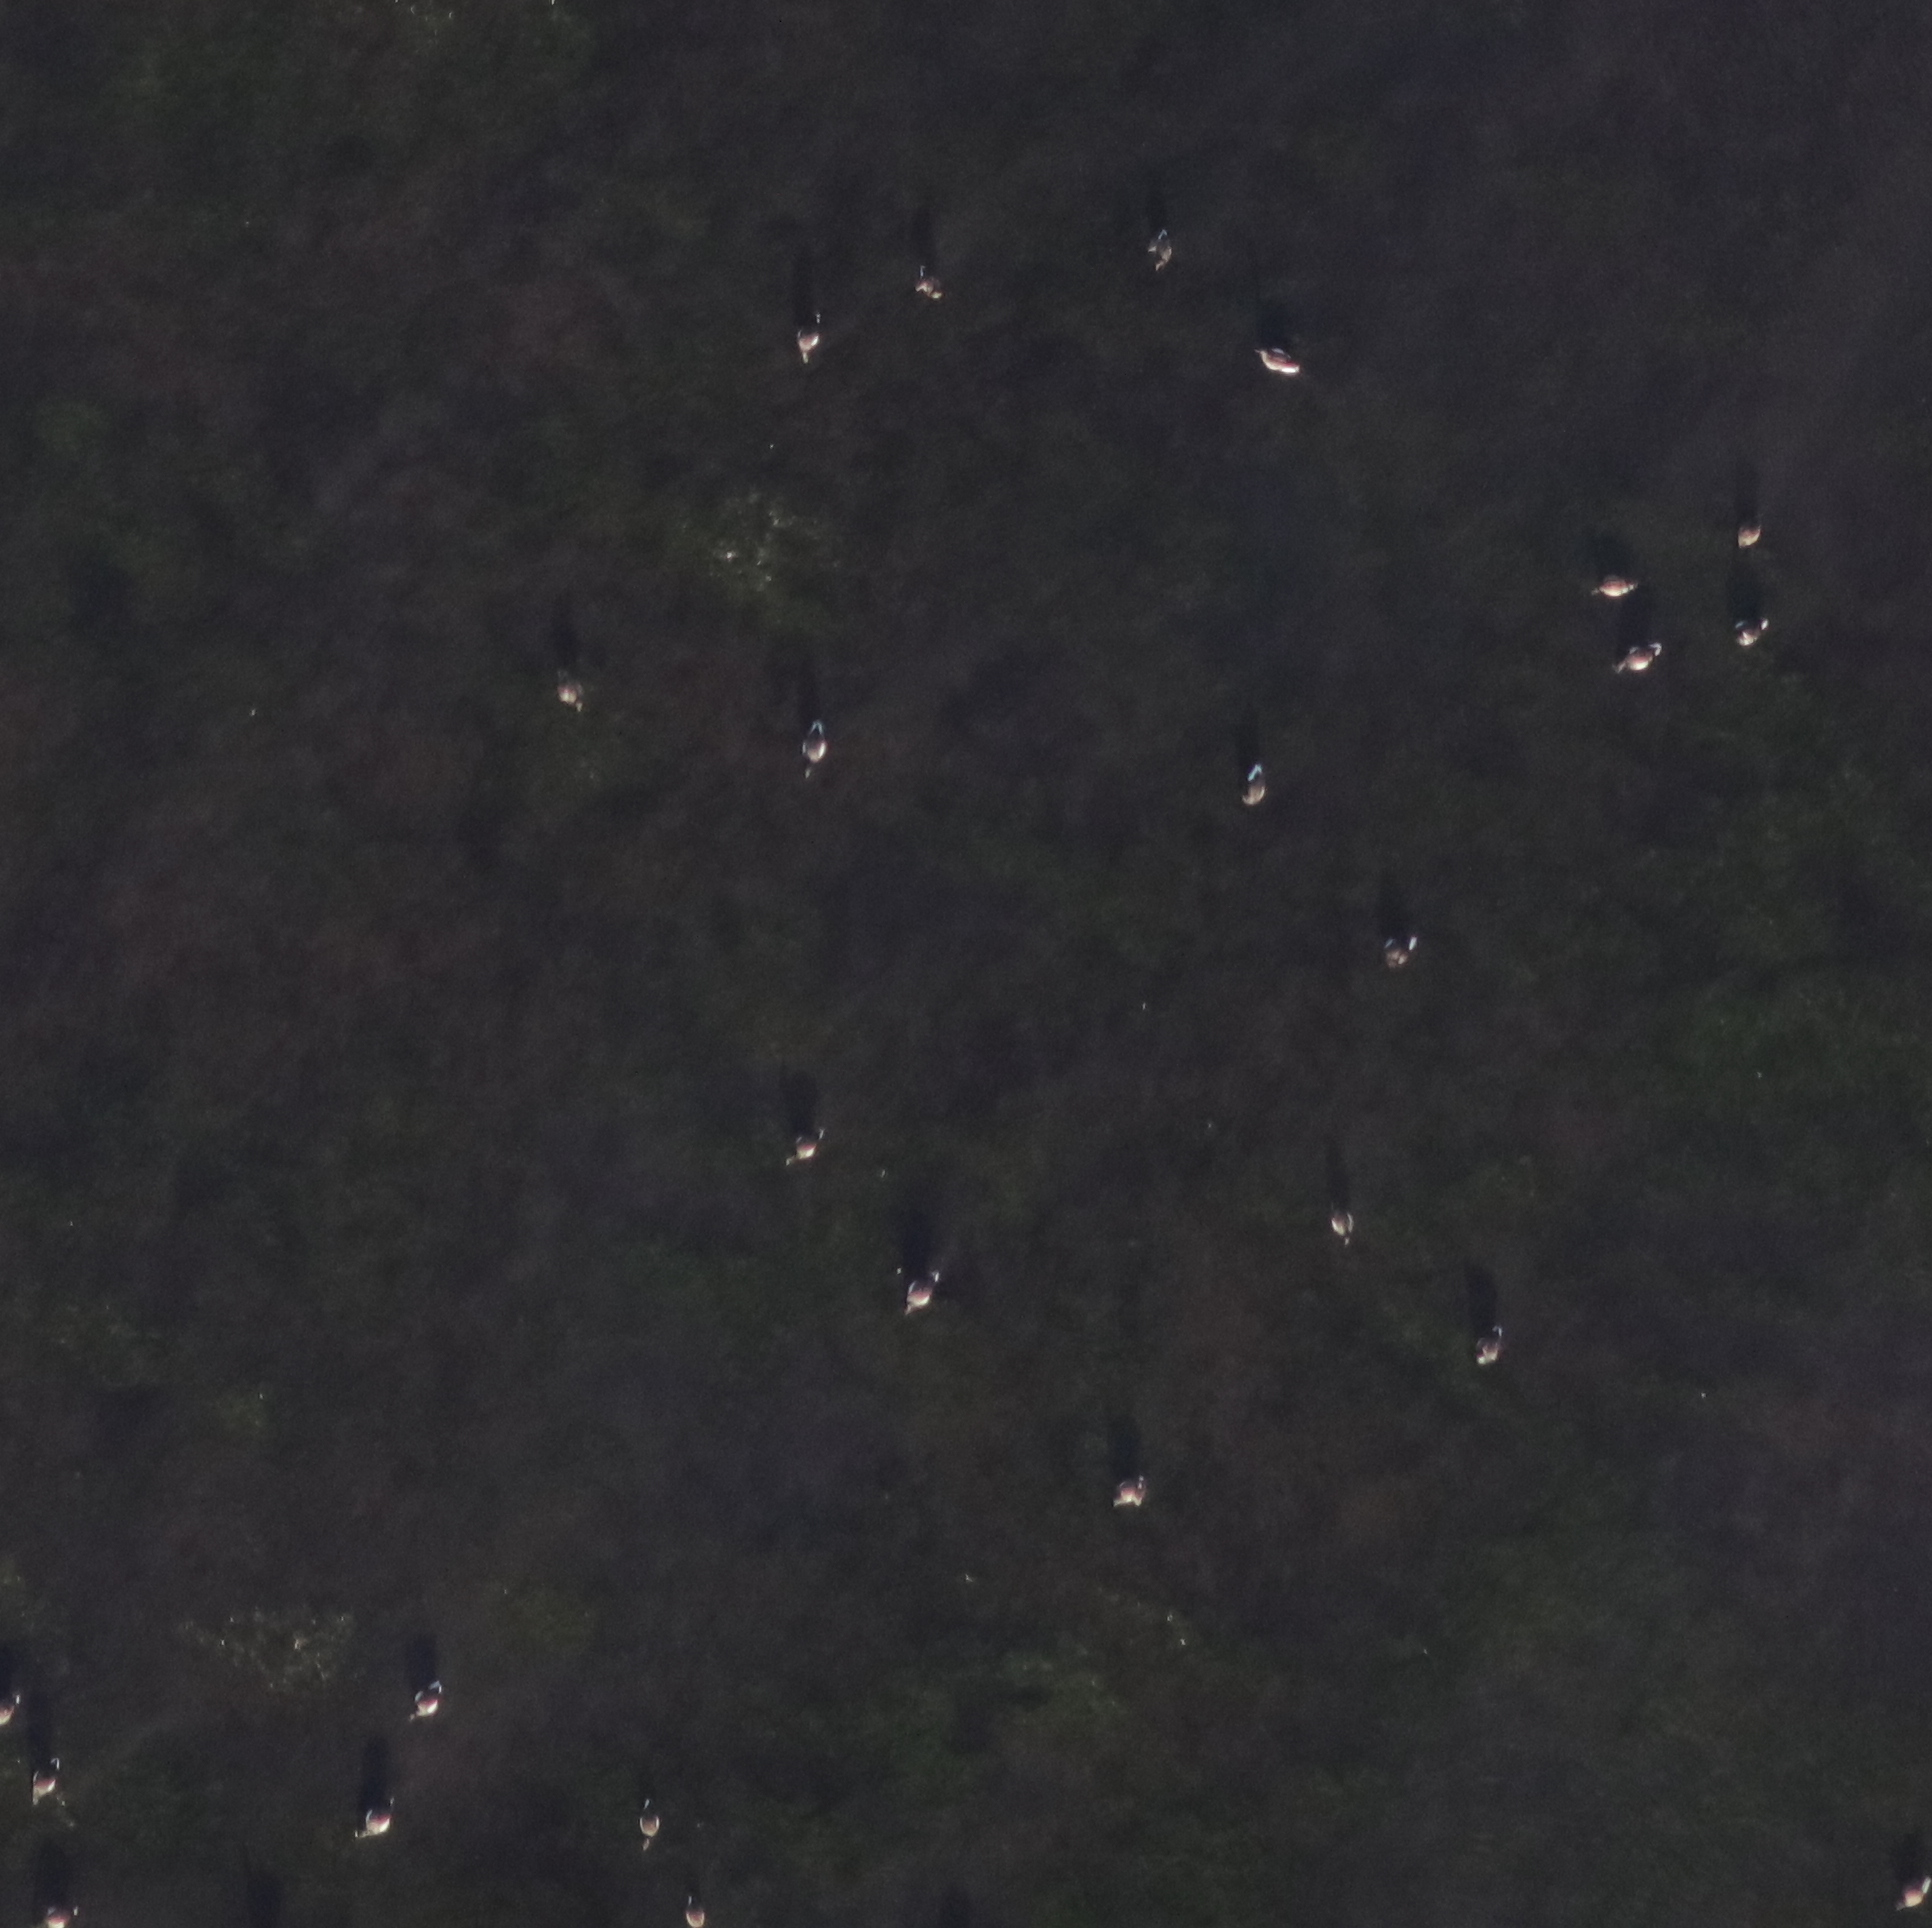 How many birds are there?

25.